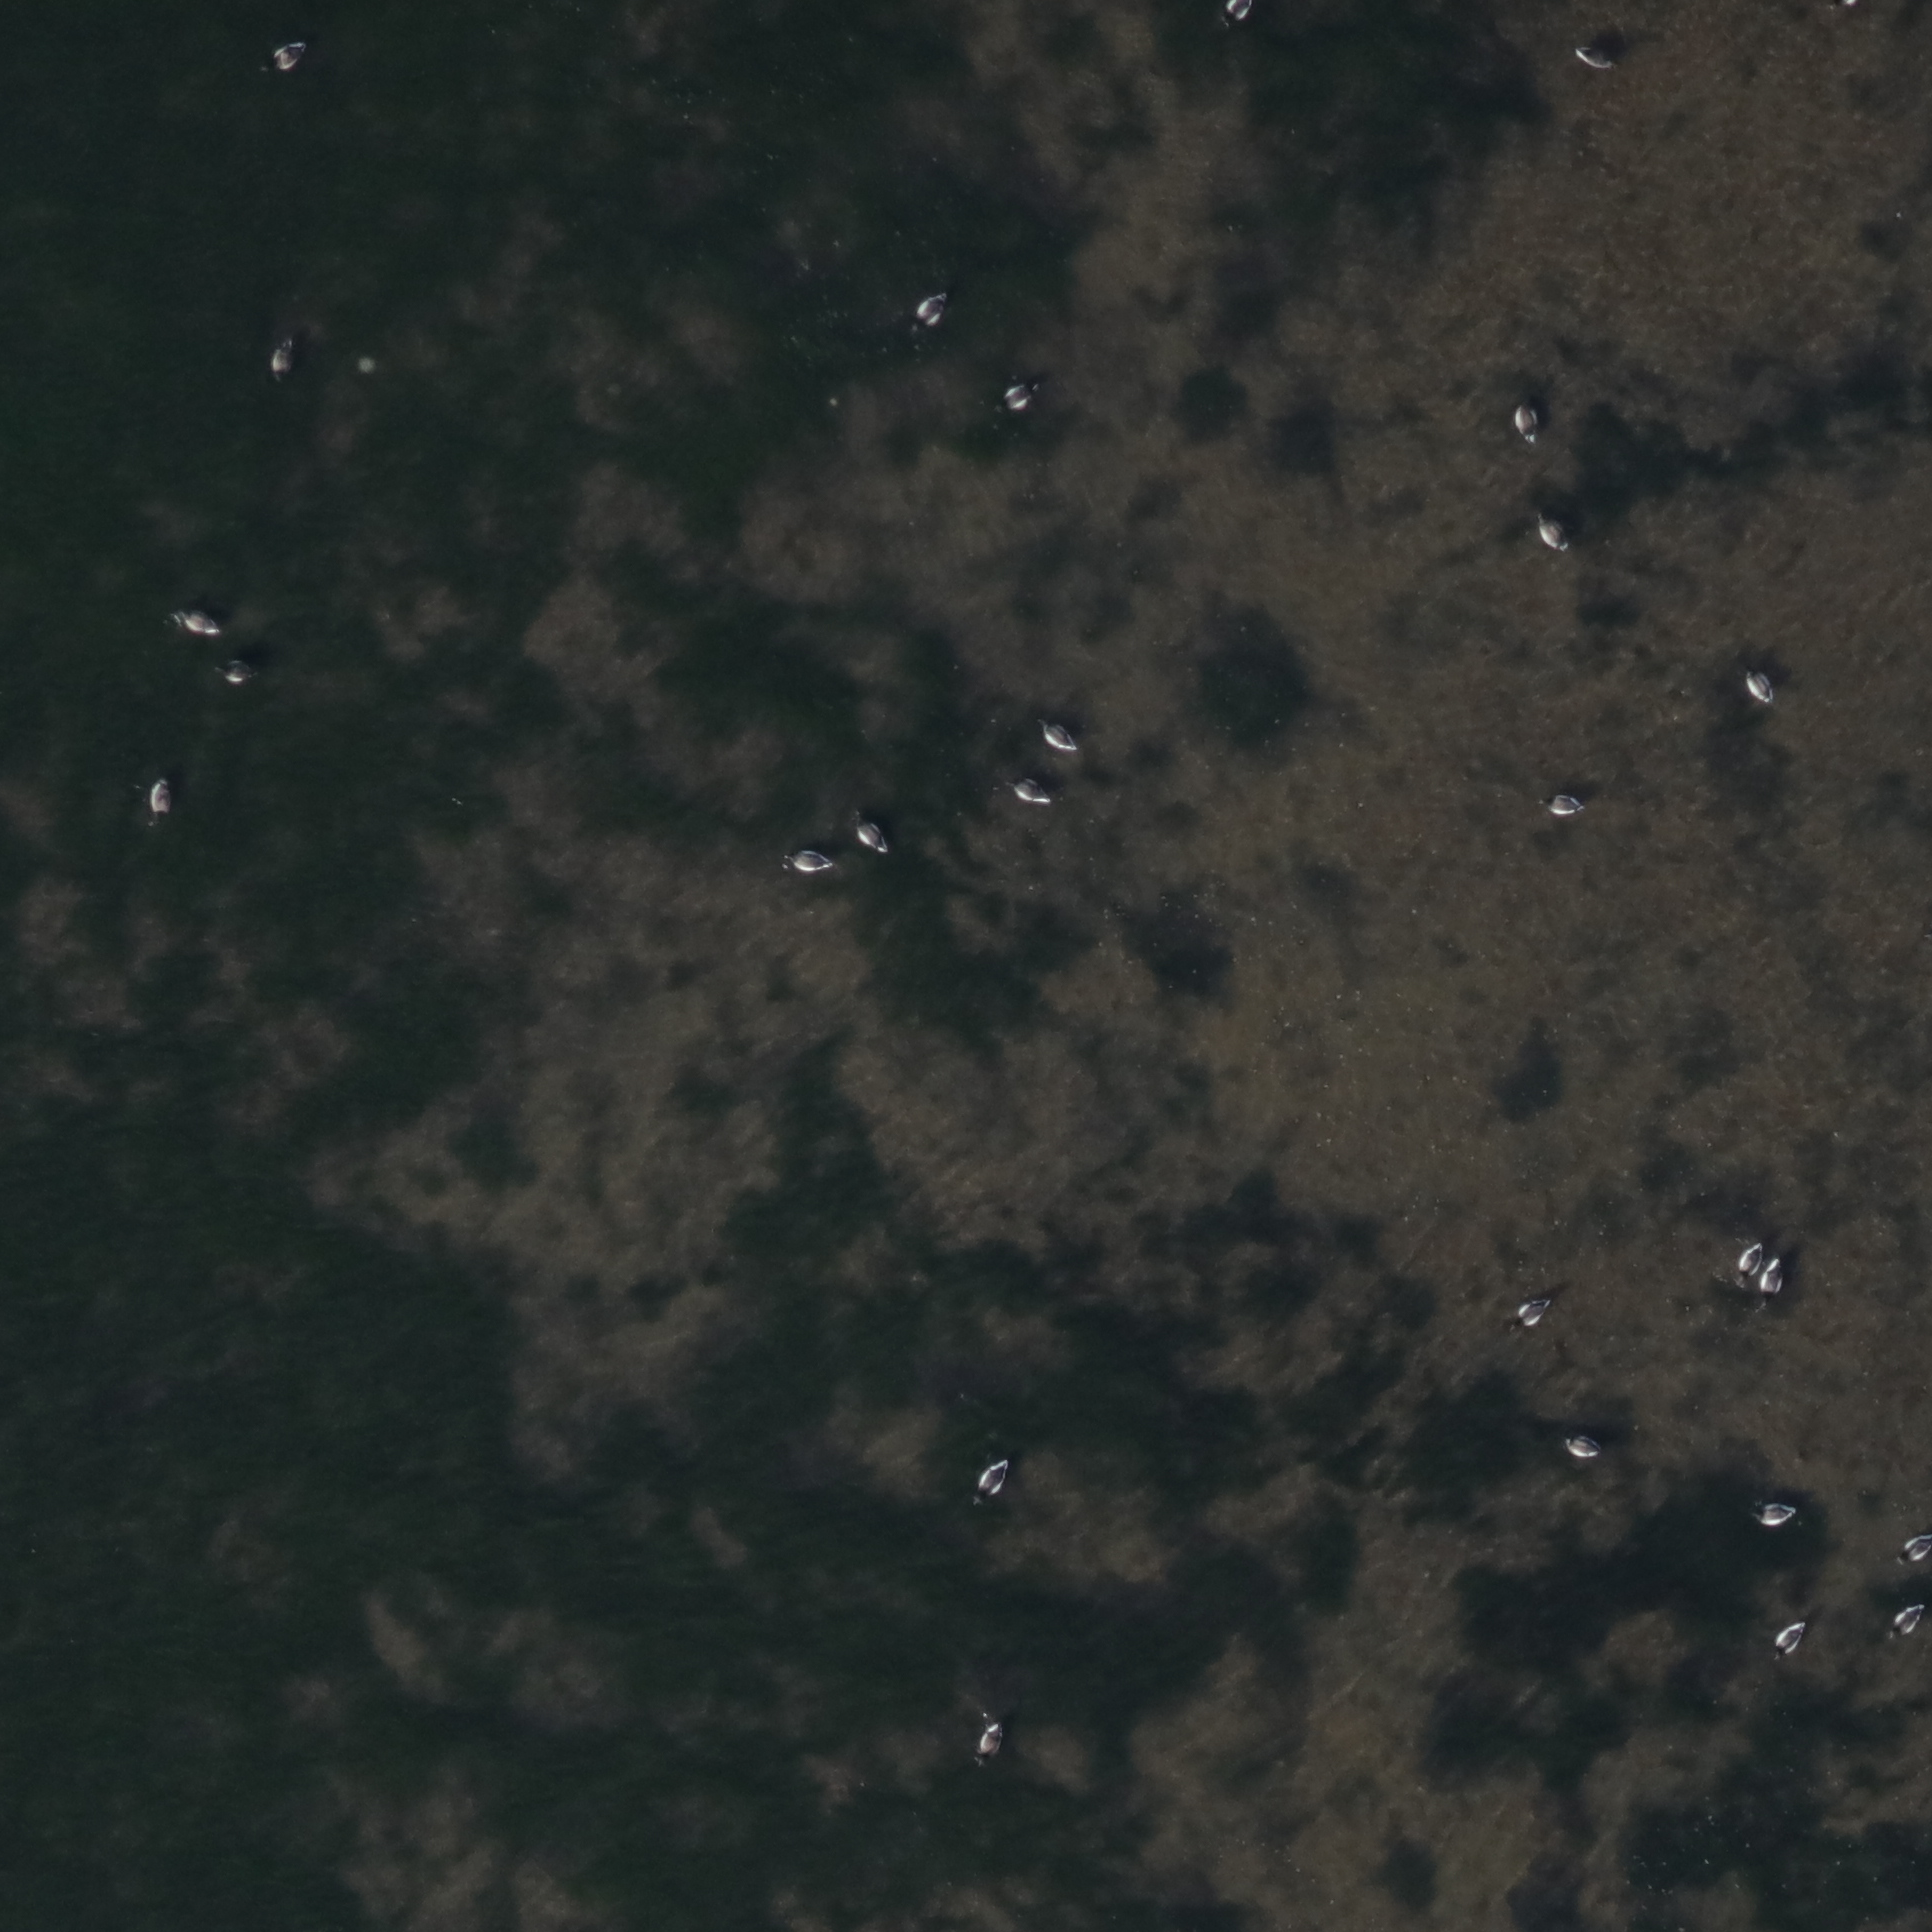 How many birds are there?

27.